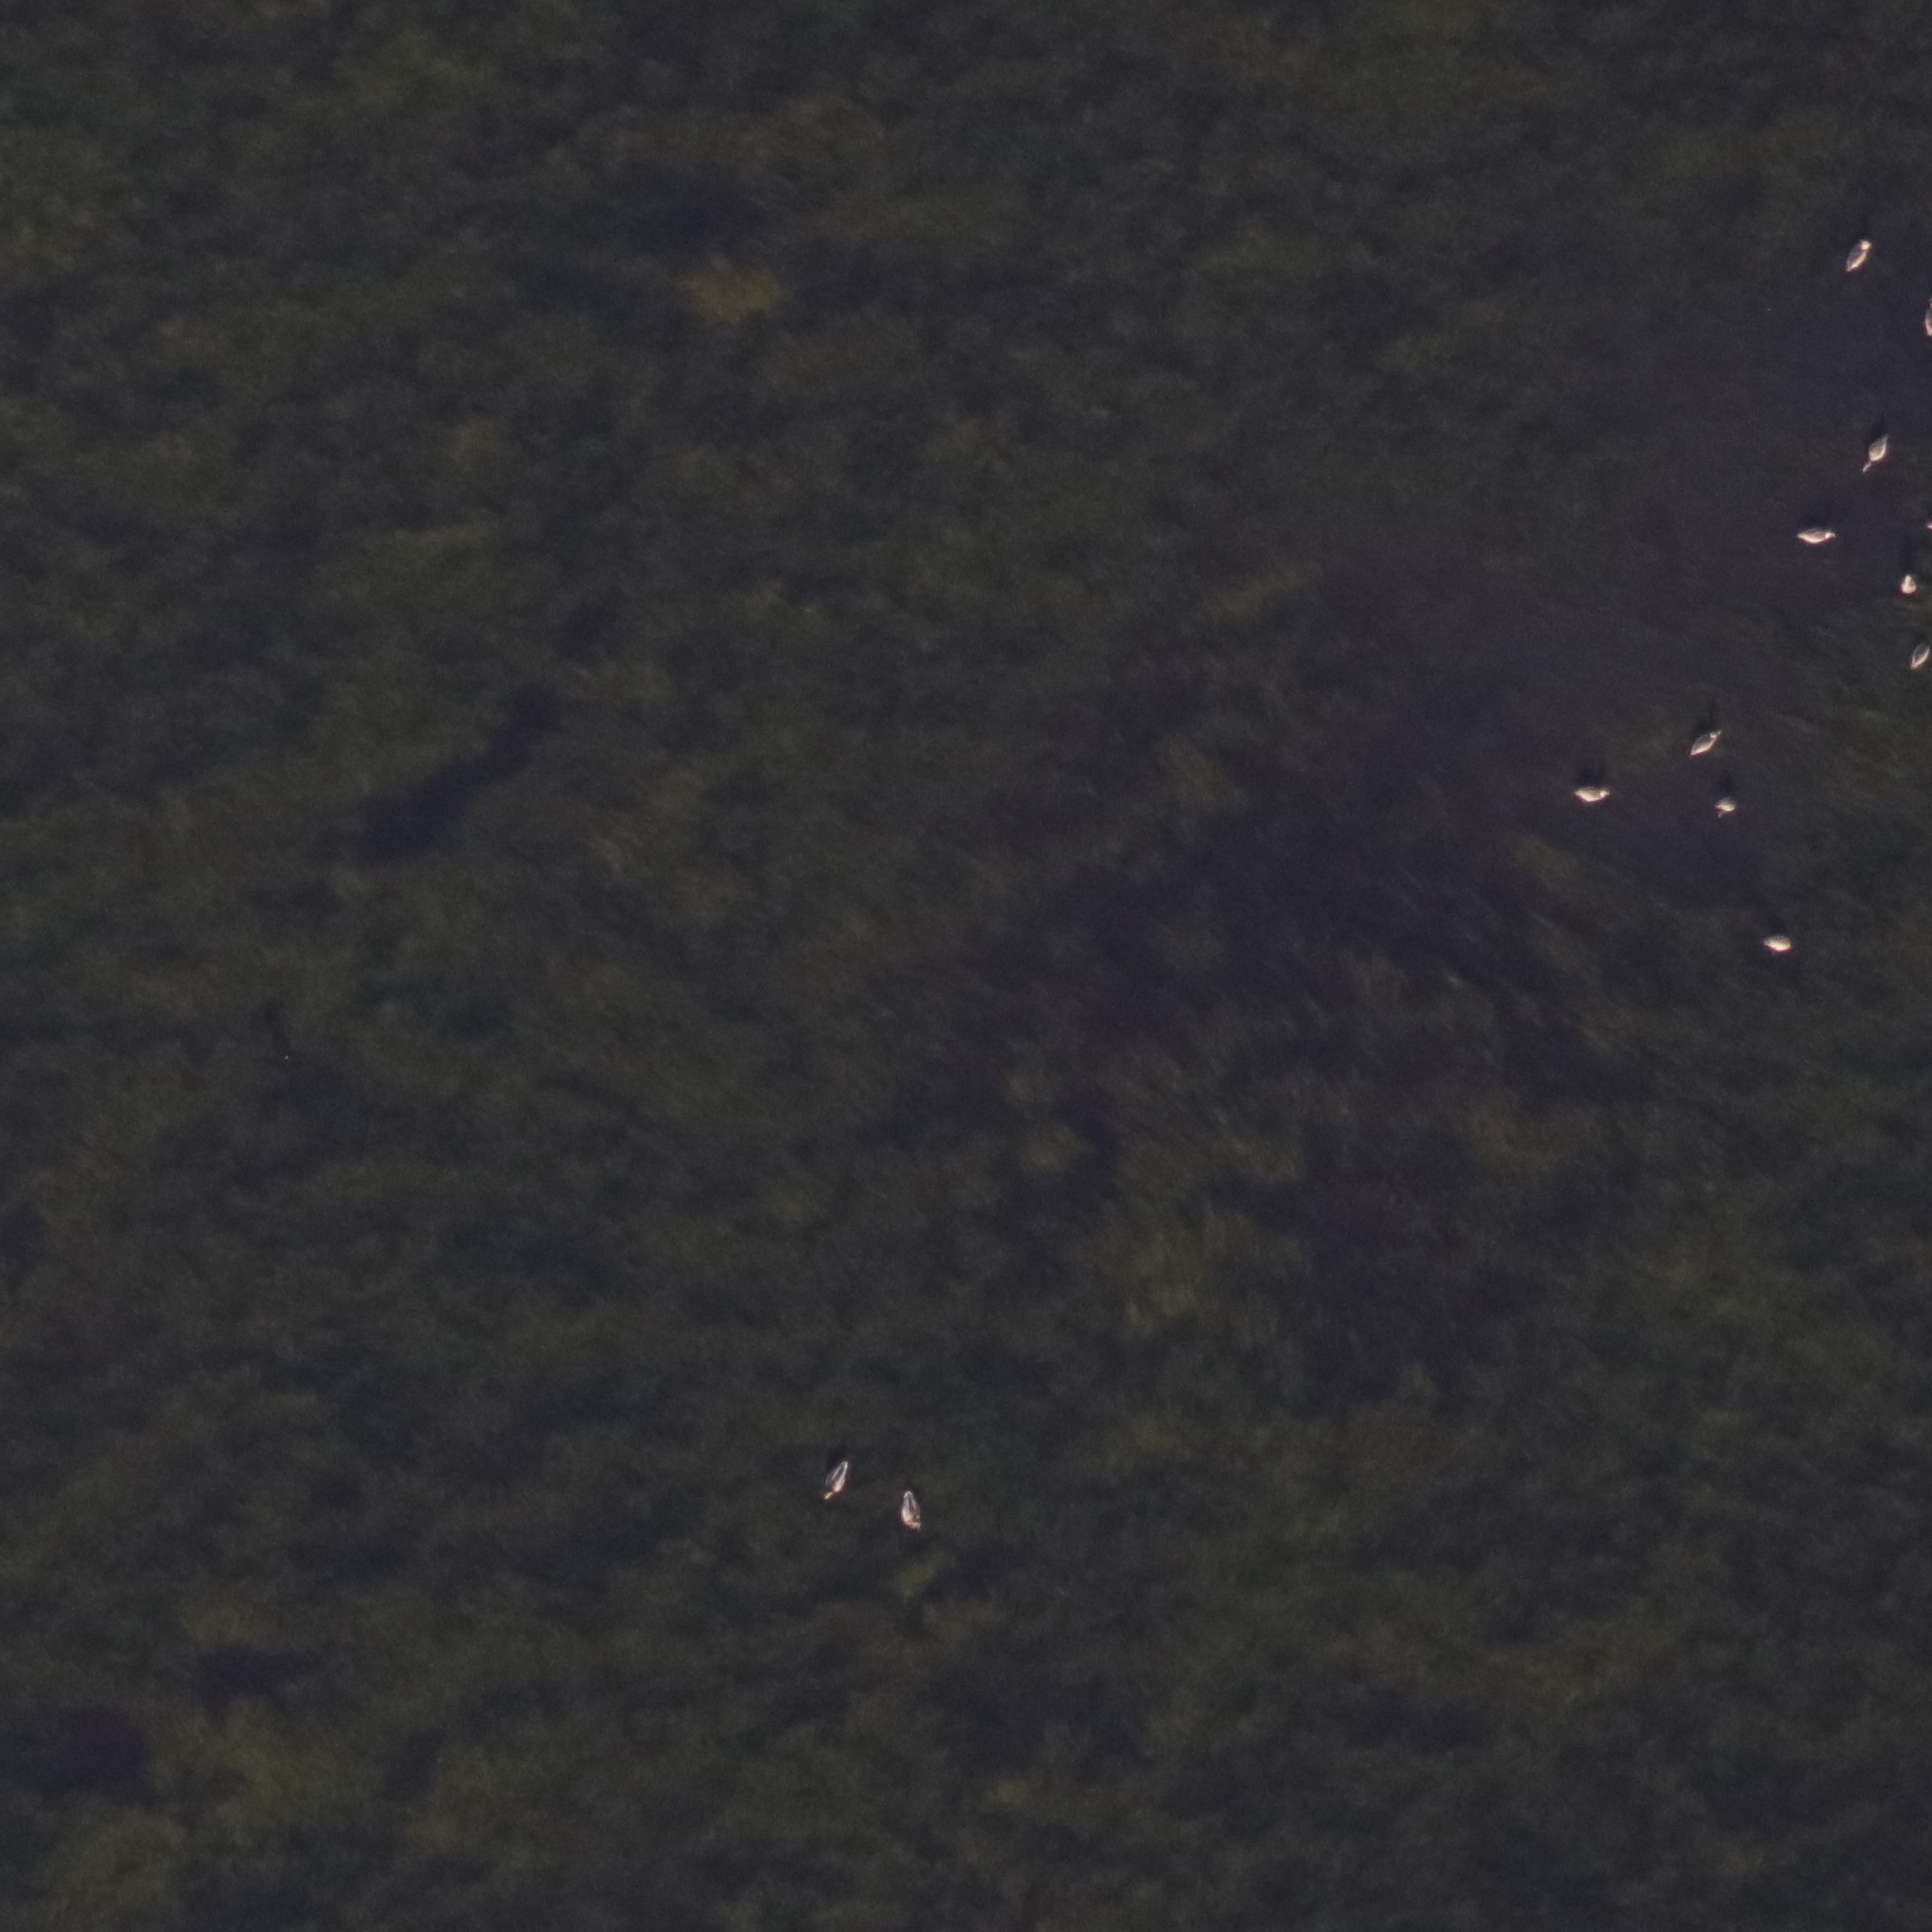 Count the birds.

12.